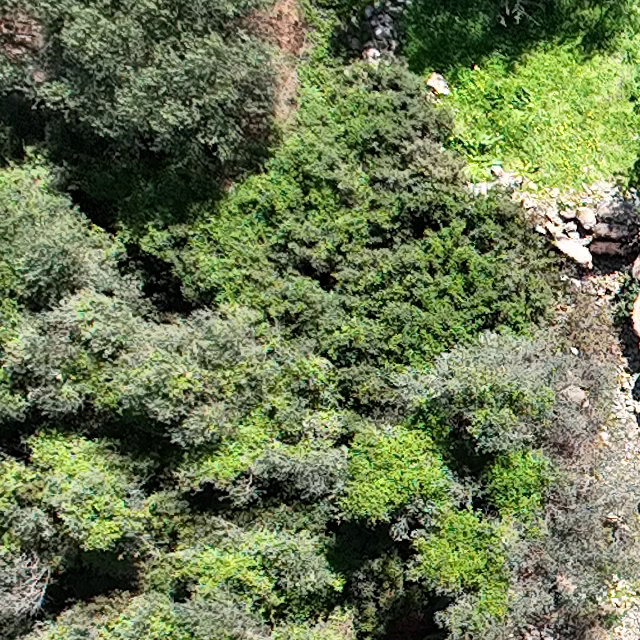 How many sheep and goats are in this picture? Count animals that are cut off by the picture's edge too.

3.